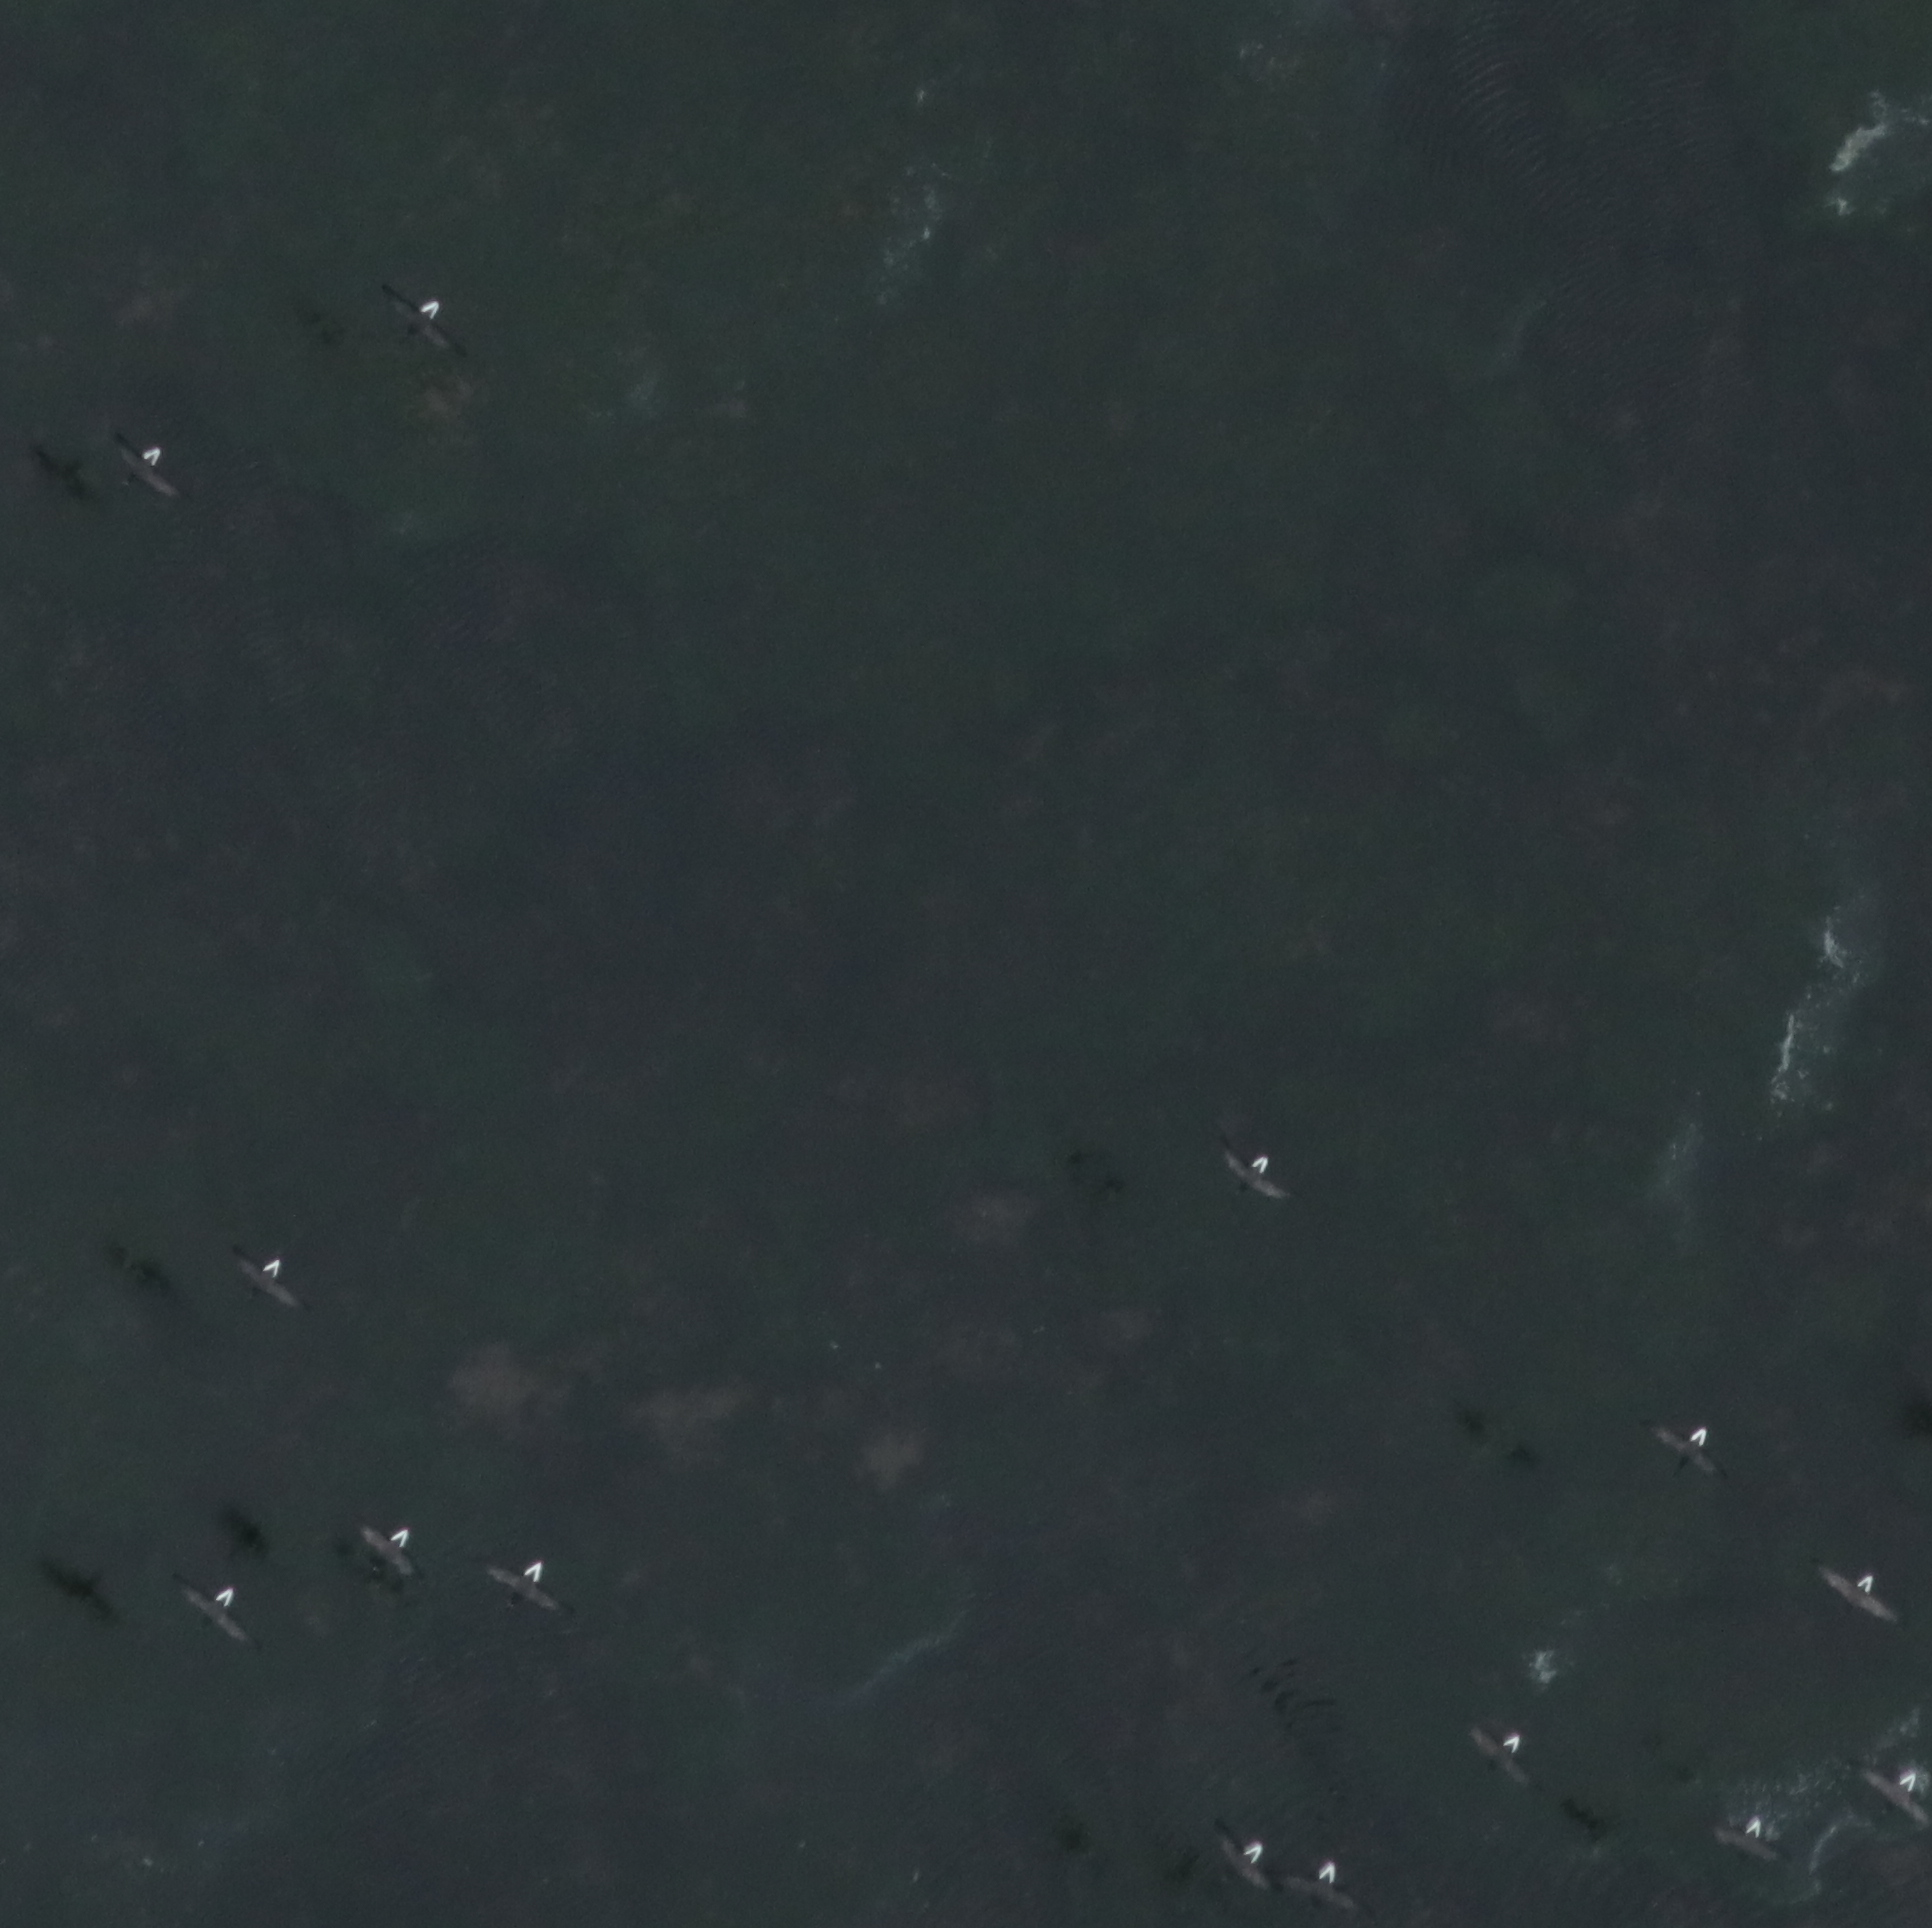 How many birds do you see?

14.